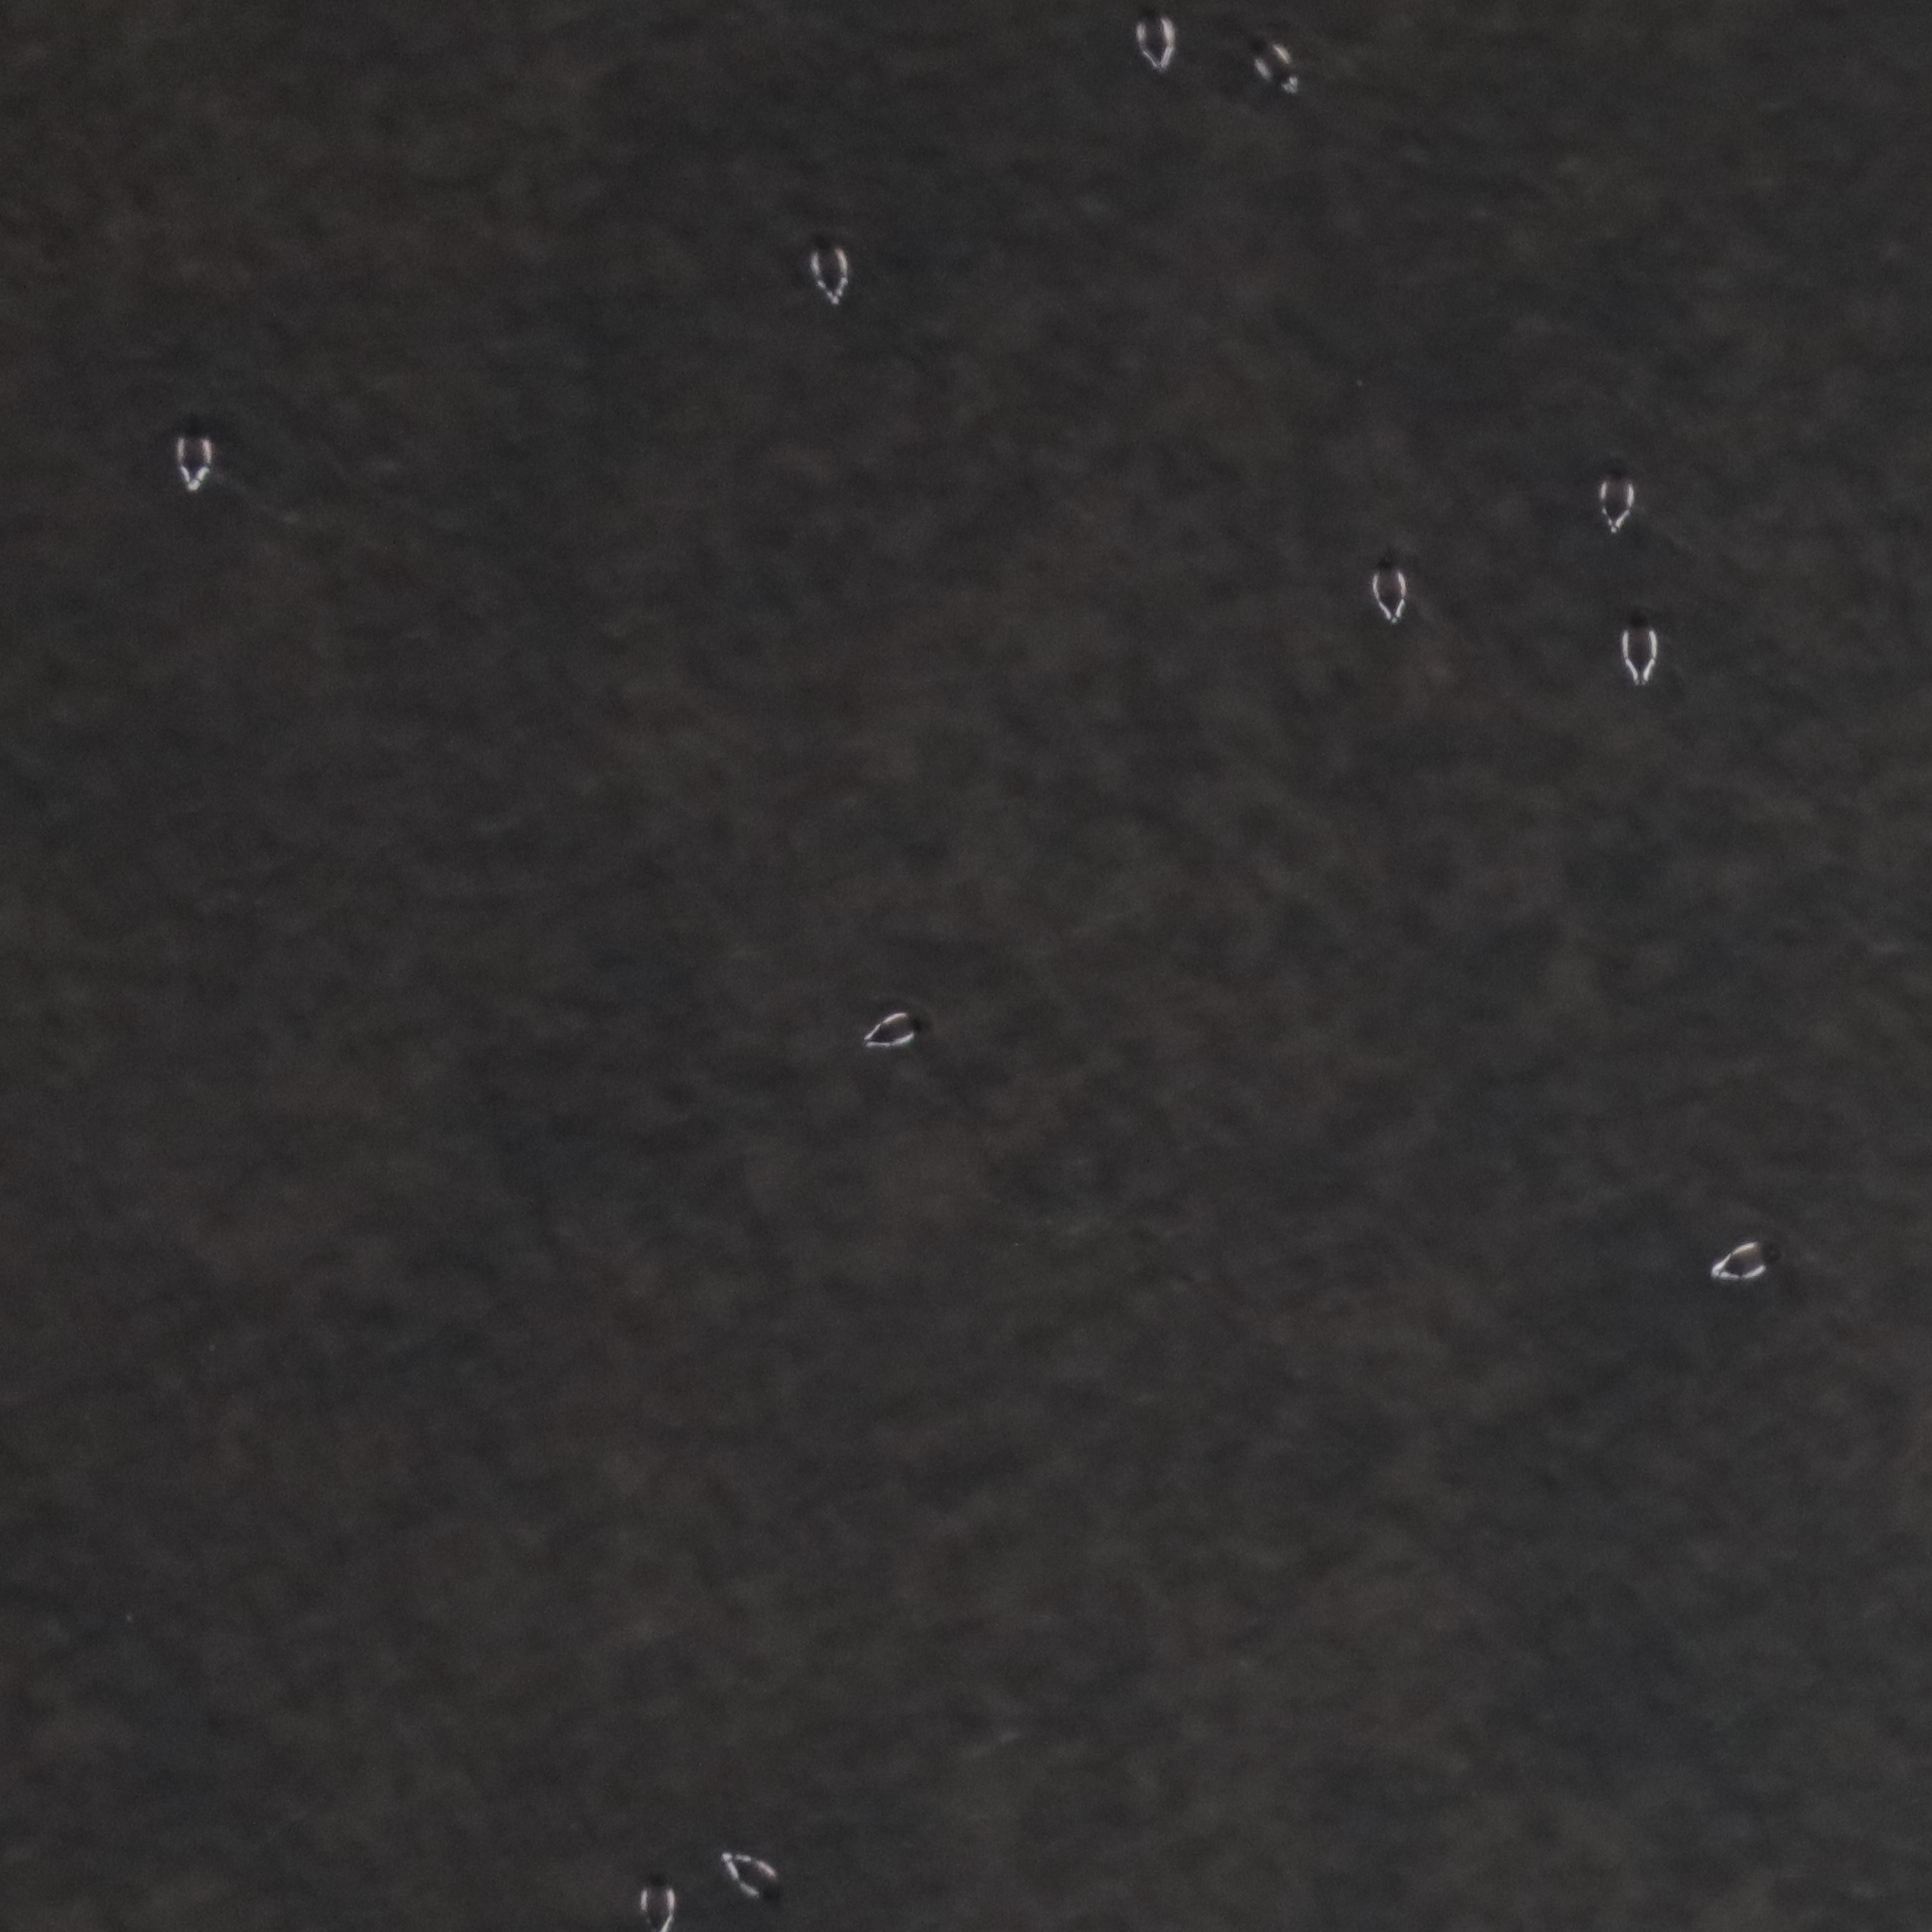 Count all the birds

11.